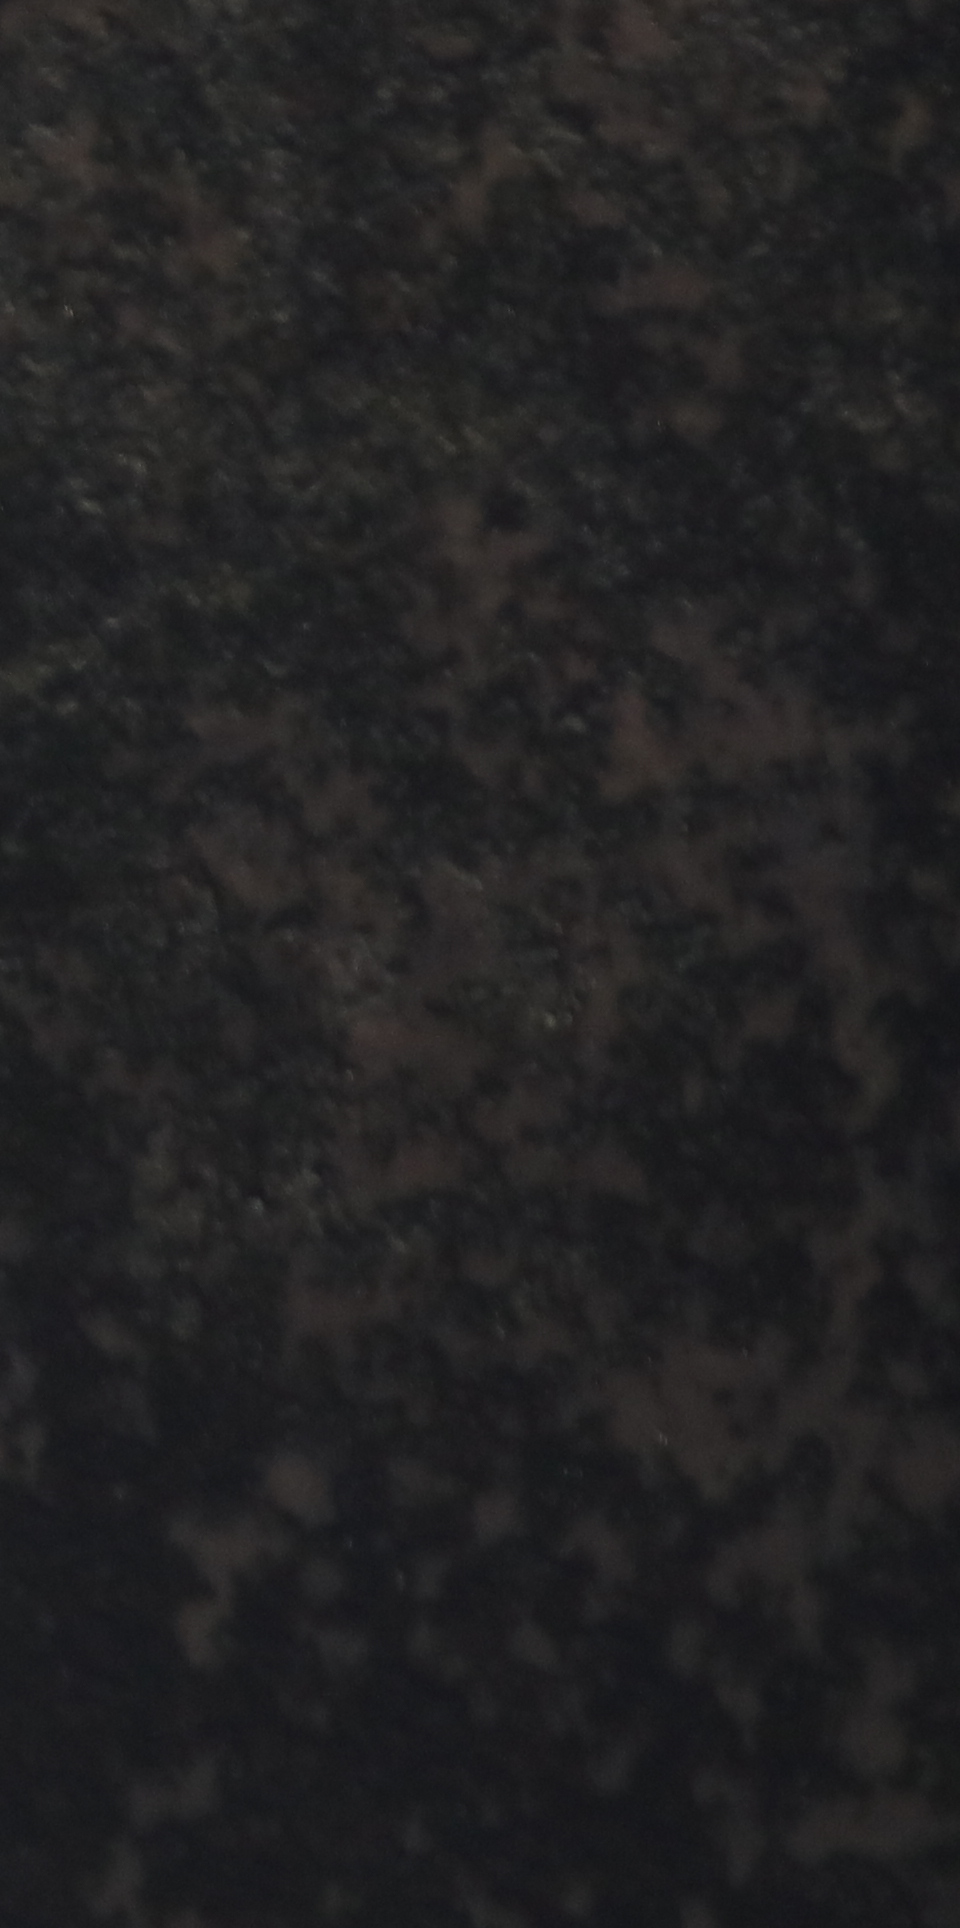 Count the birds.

0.